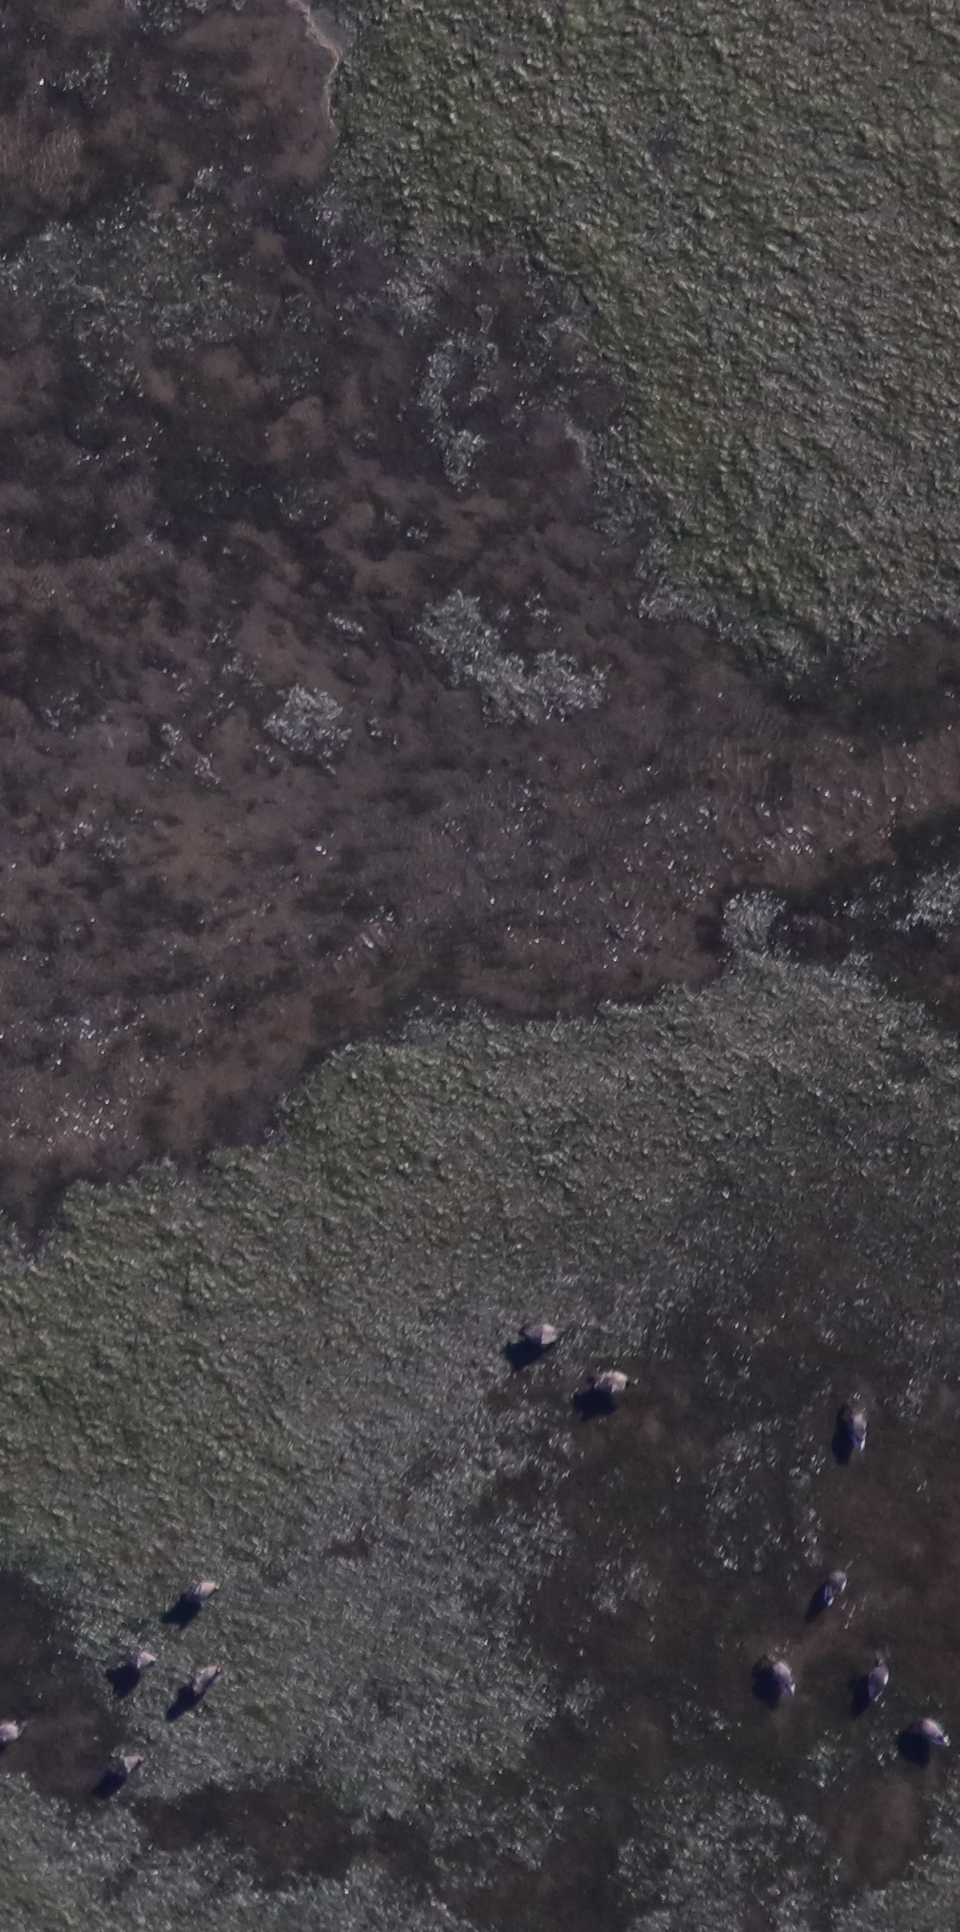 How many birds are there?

12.